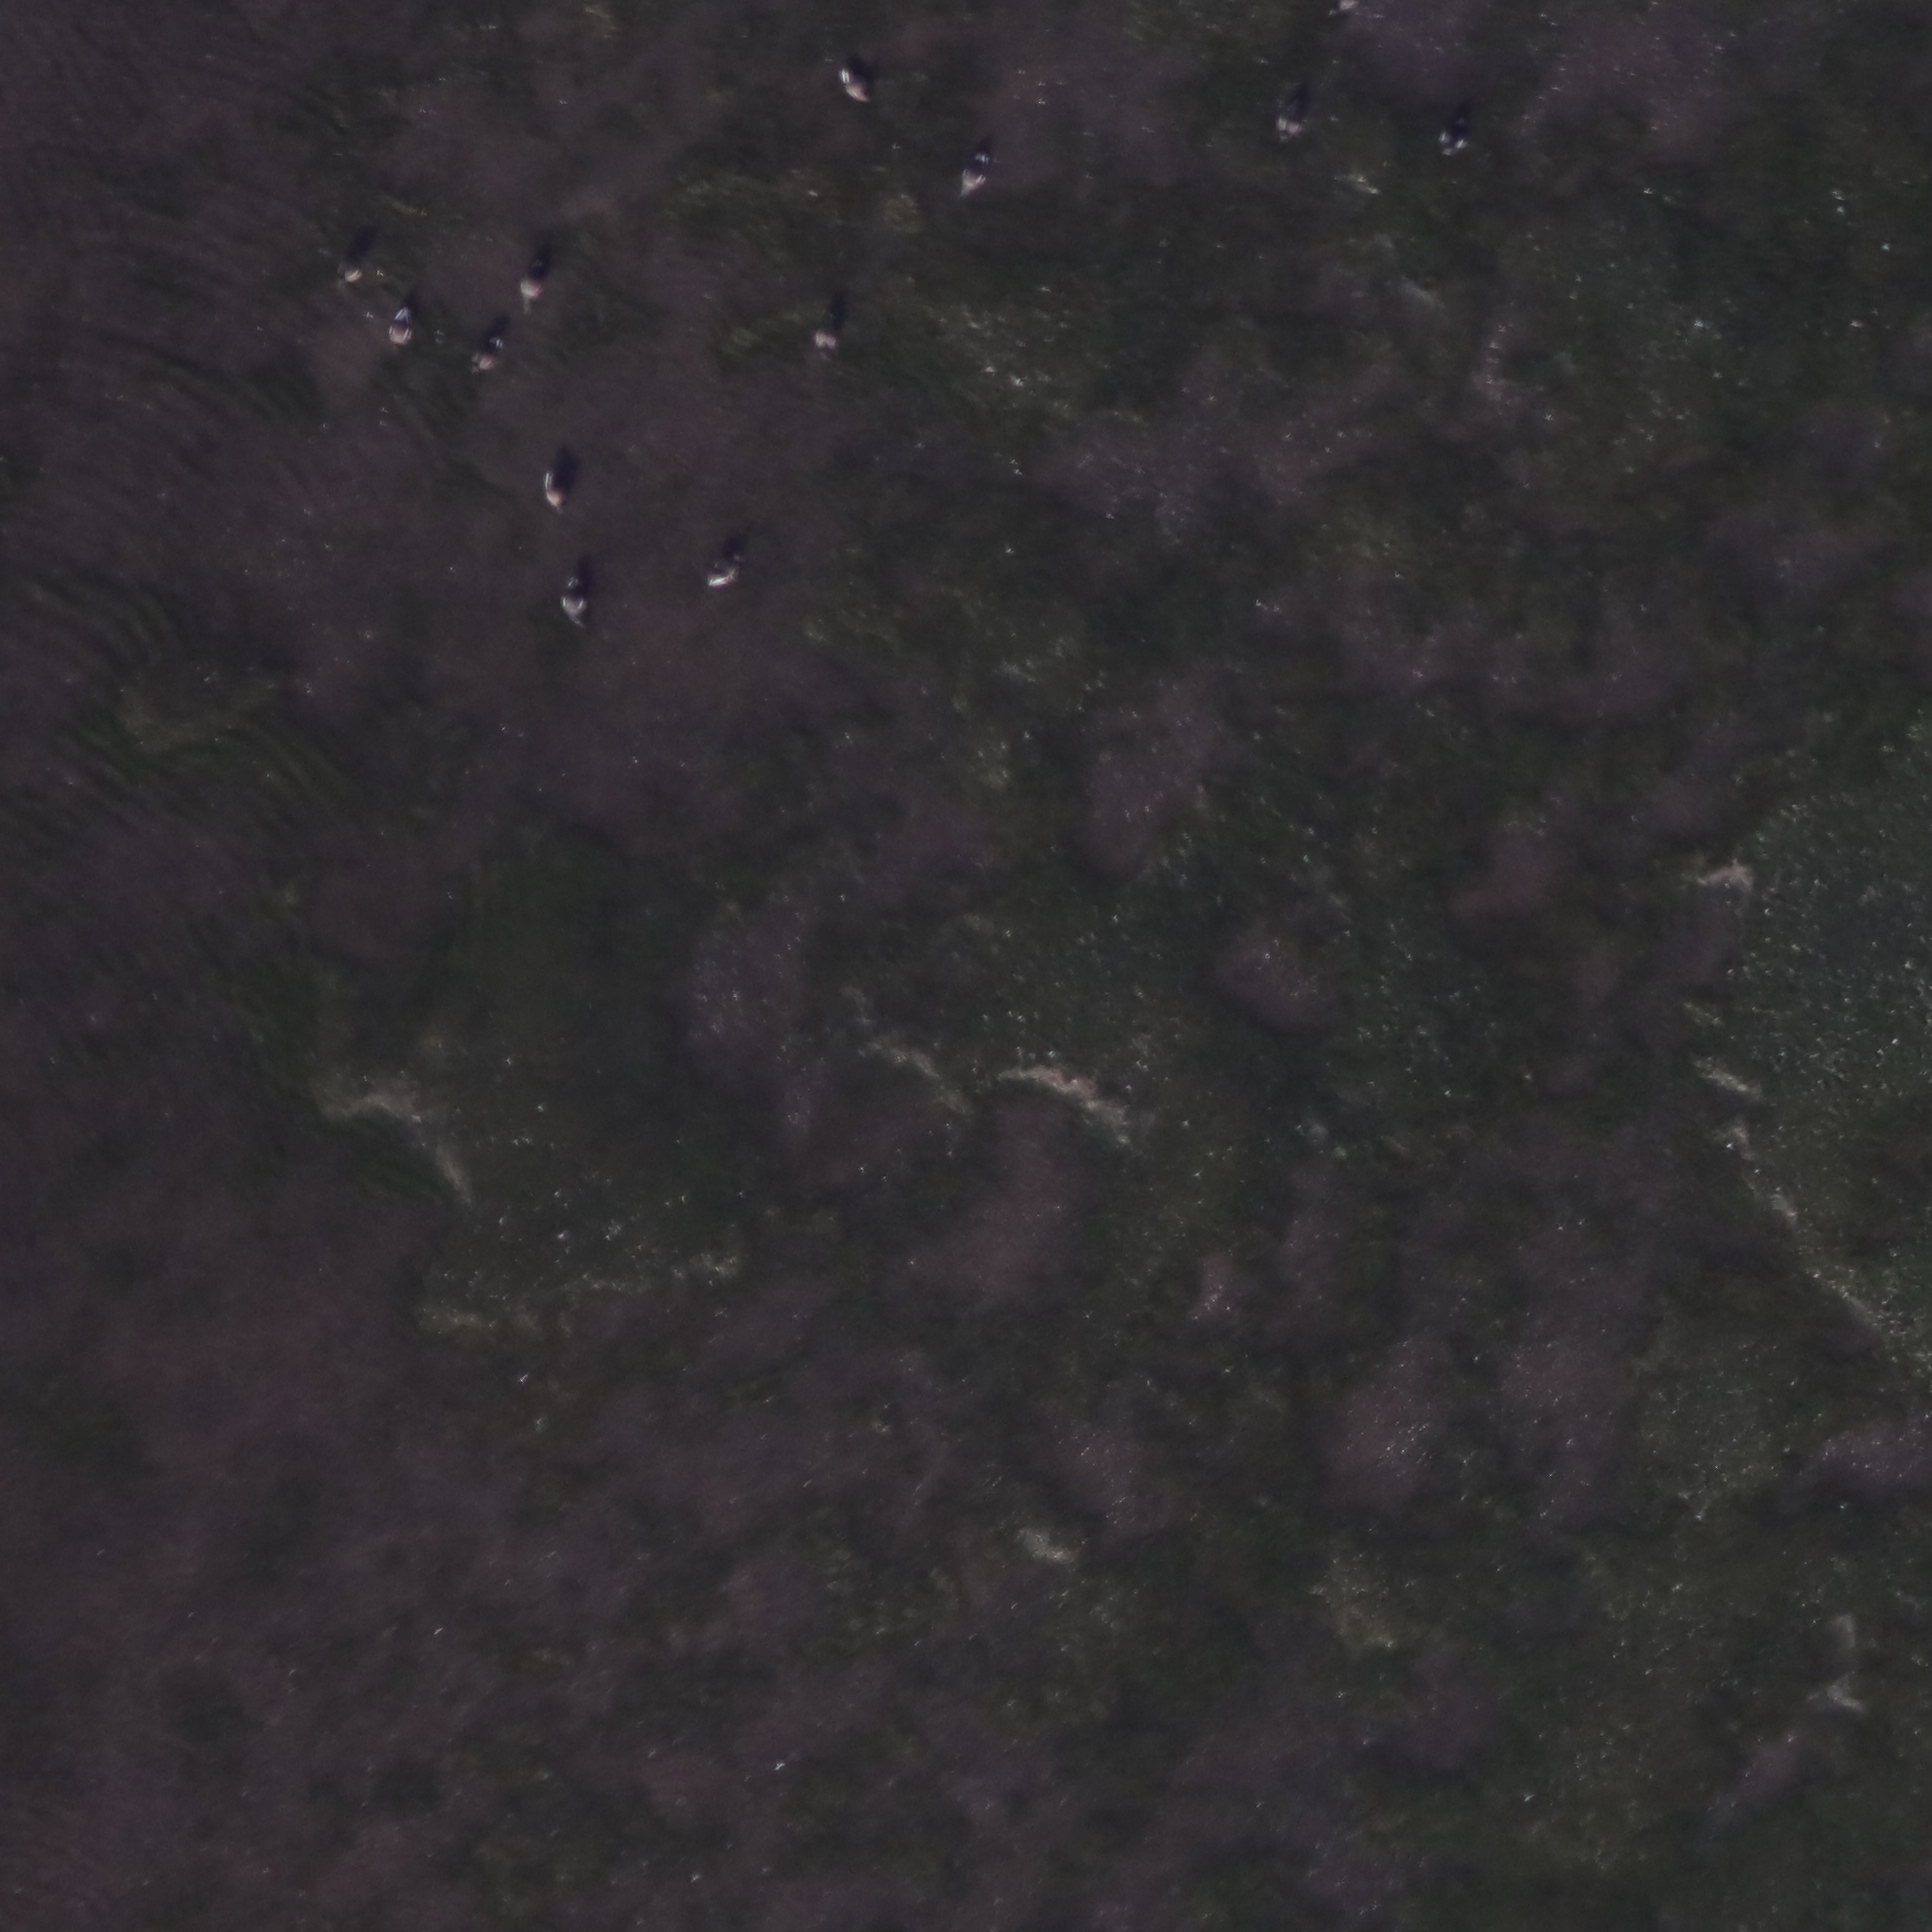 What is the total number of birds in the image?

12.